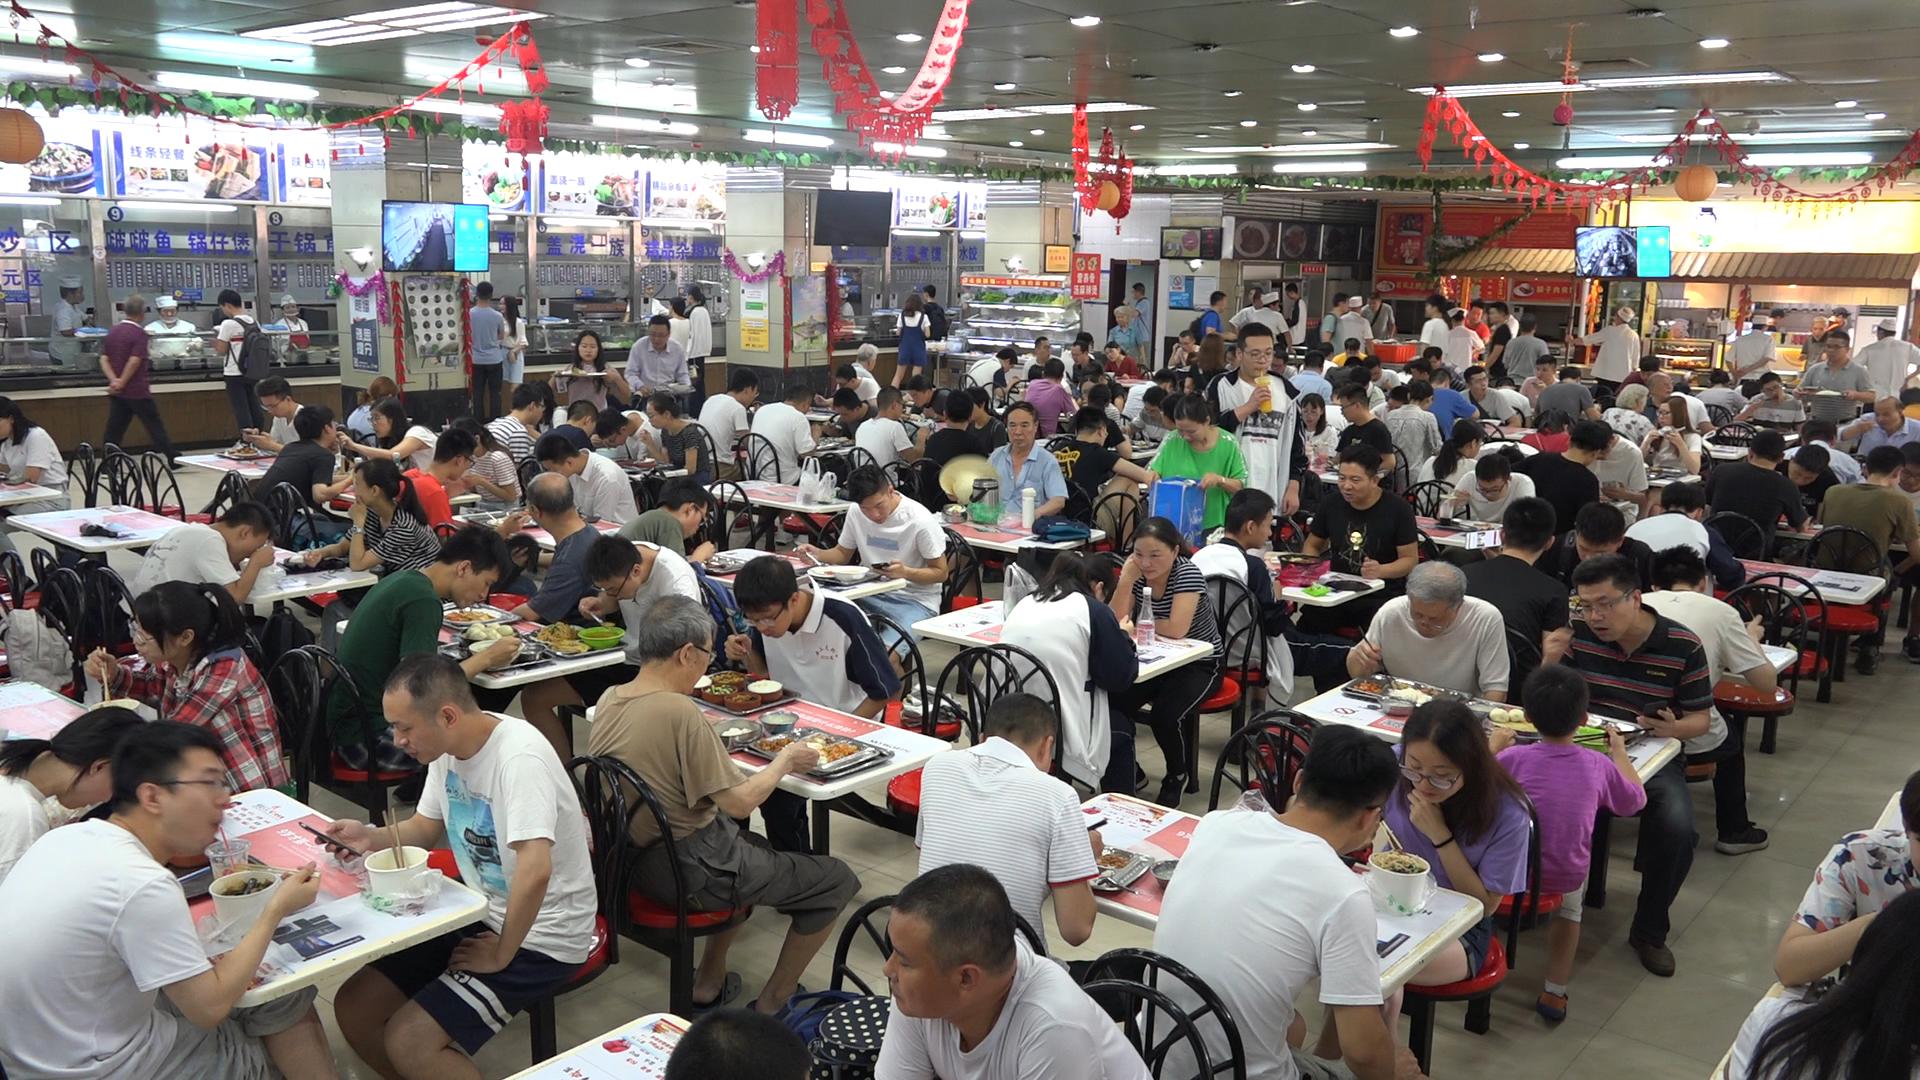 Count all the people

137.